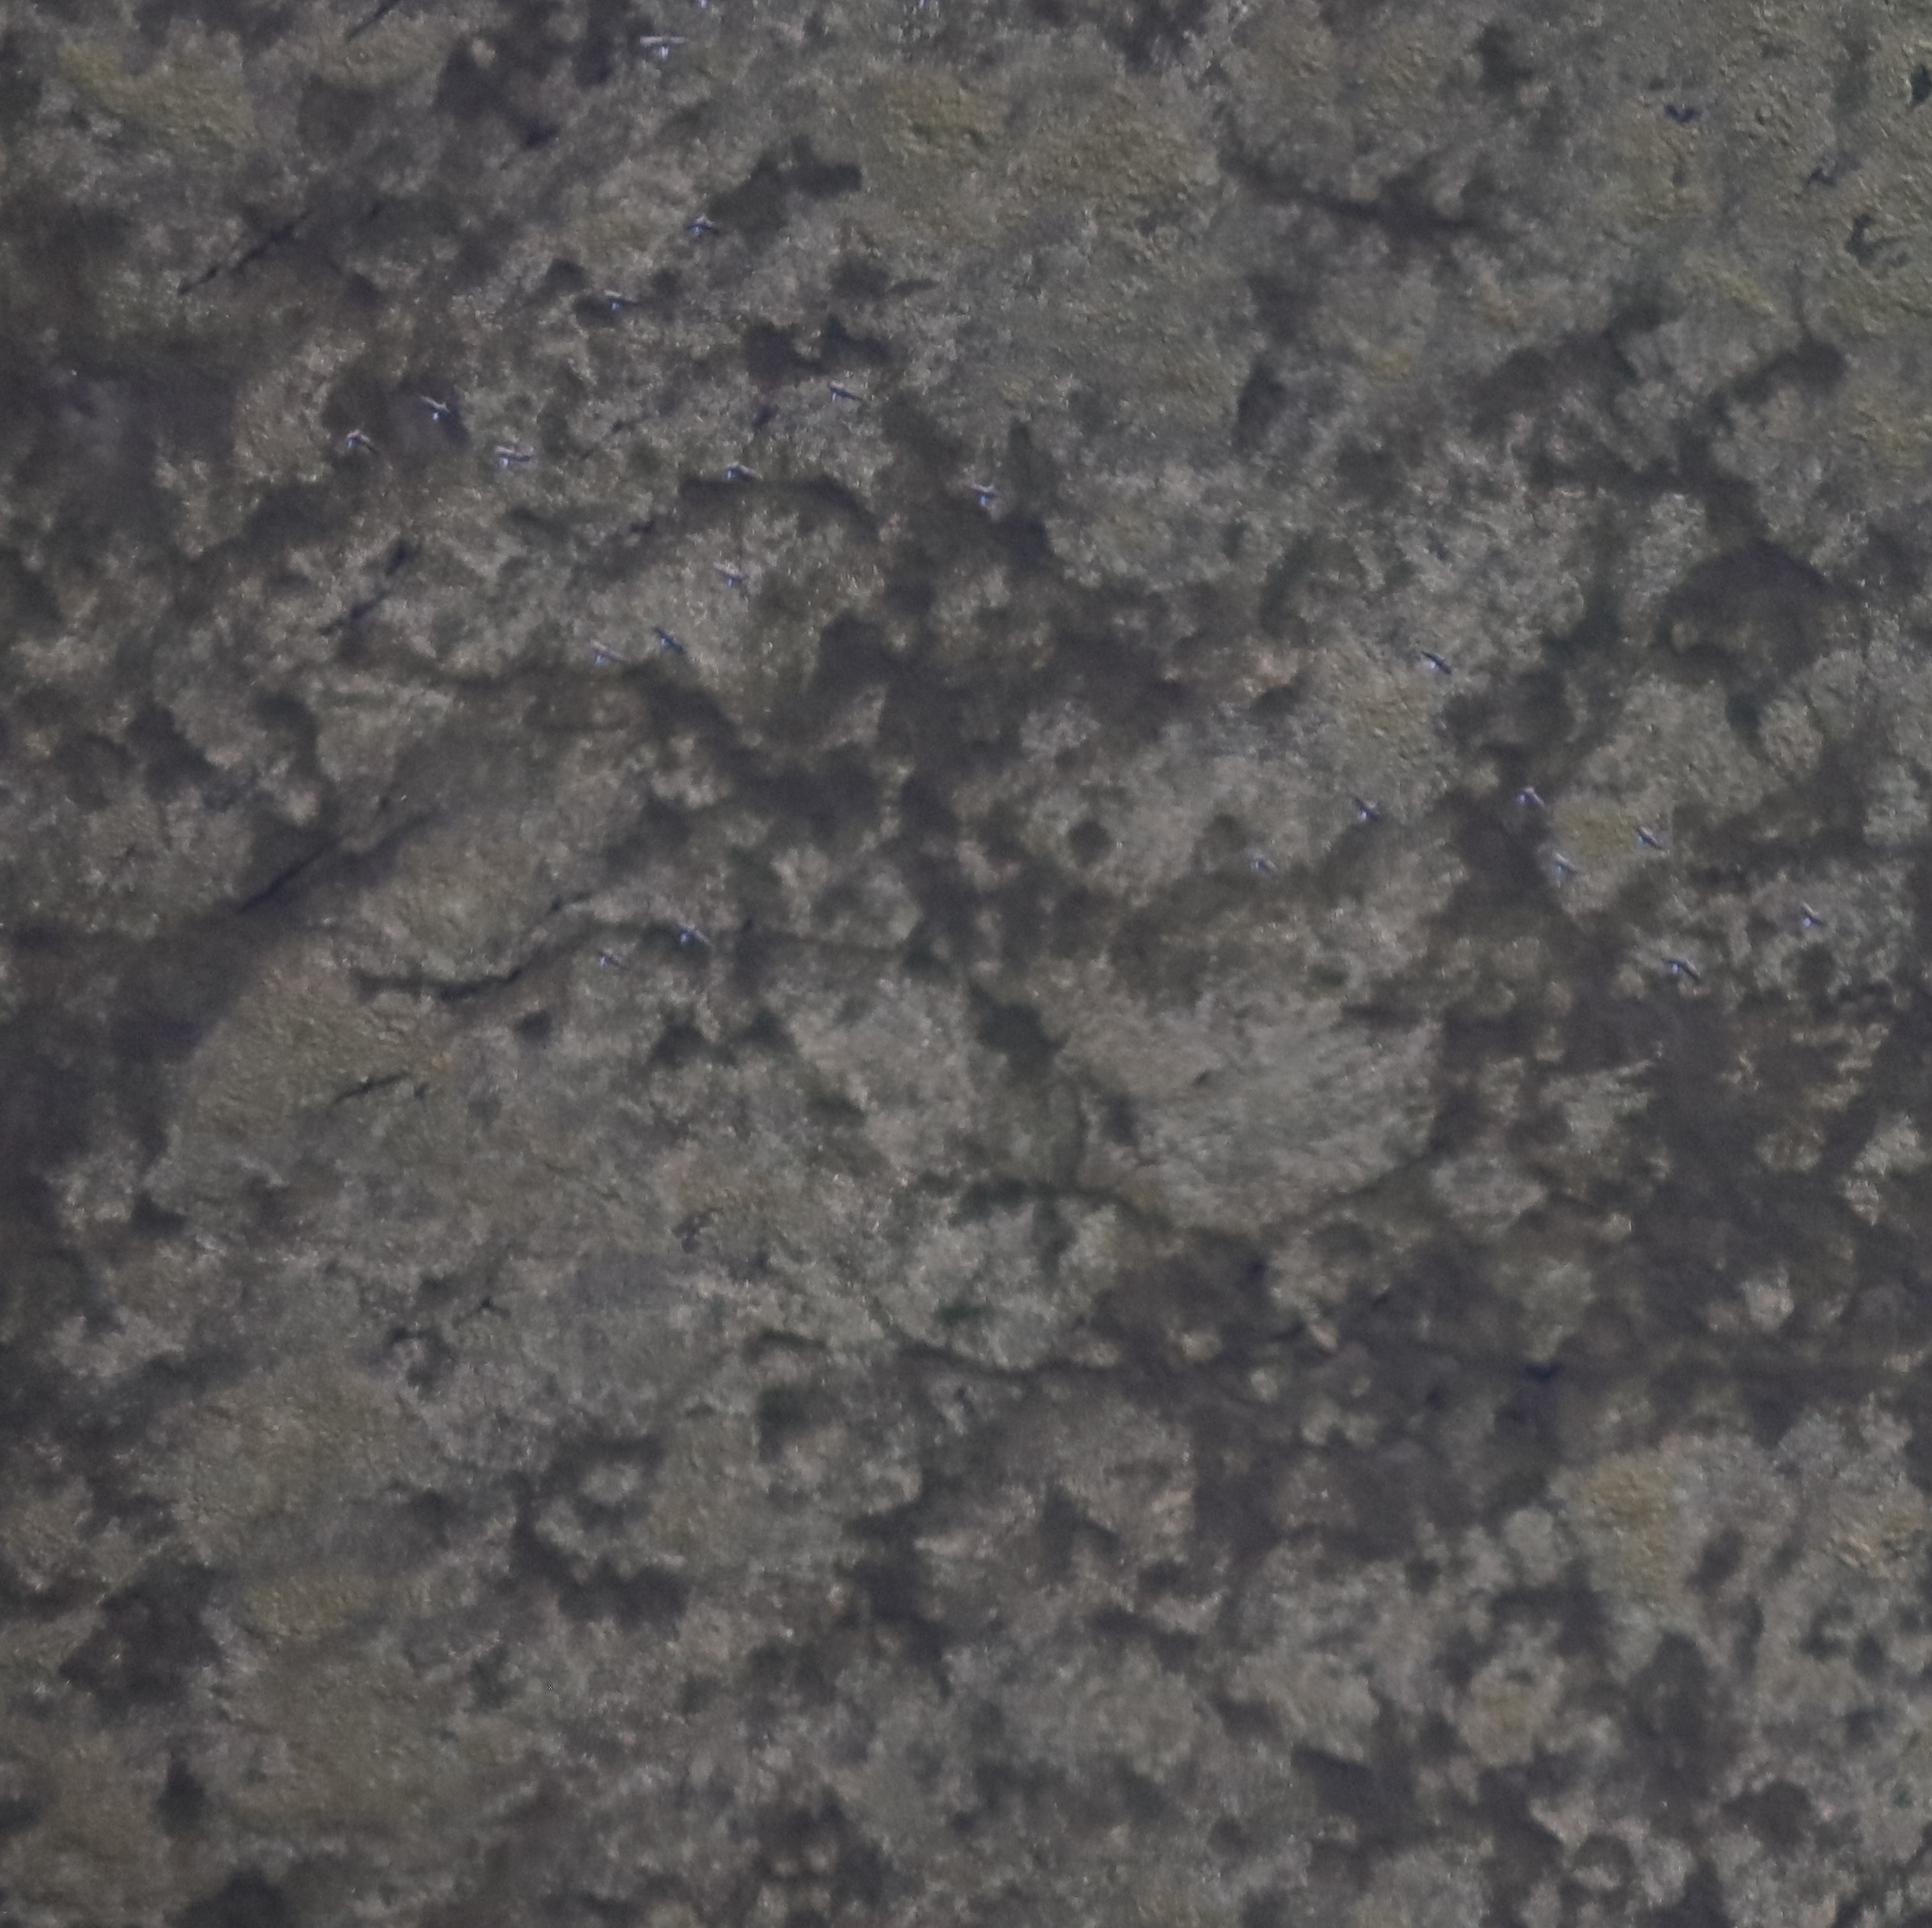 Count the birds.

22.